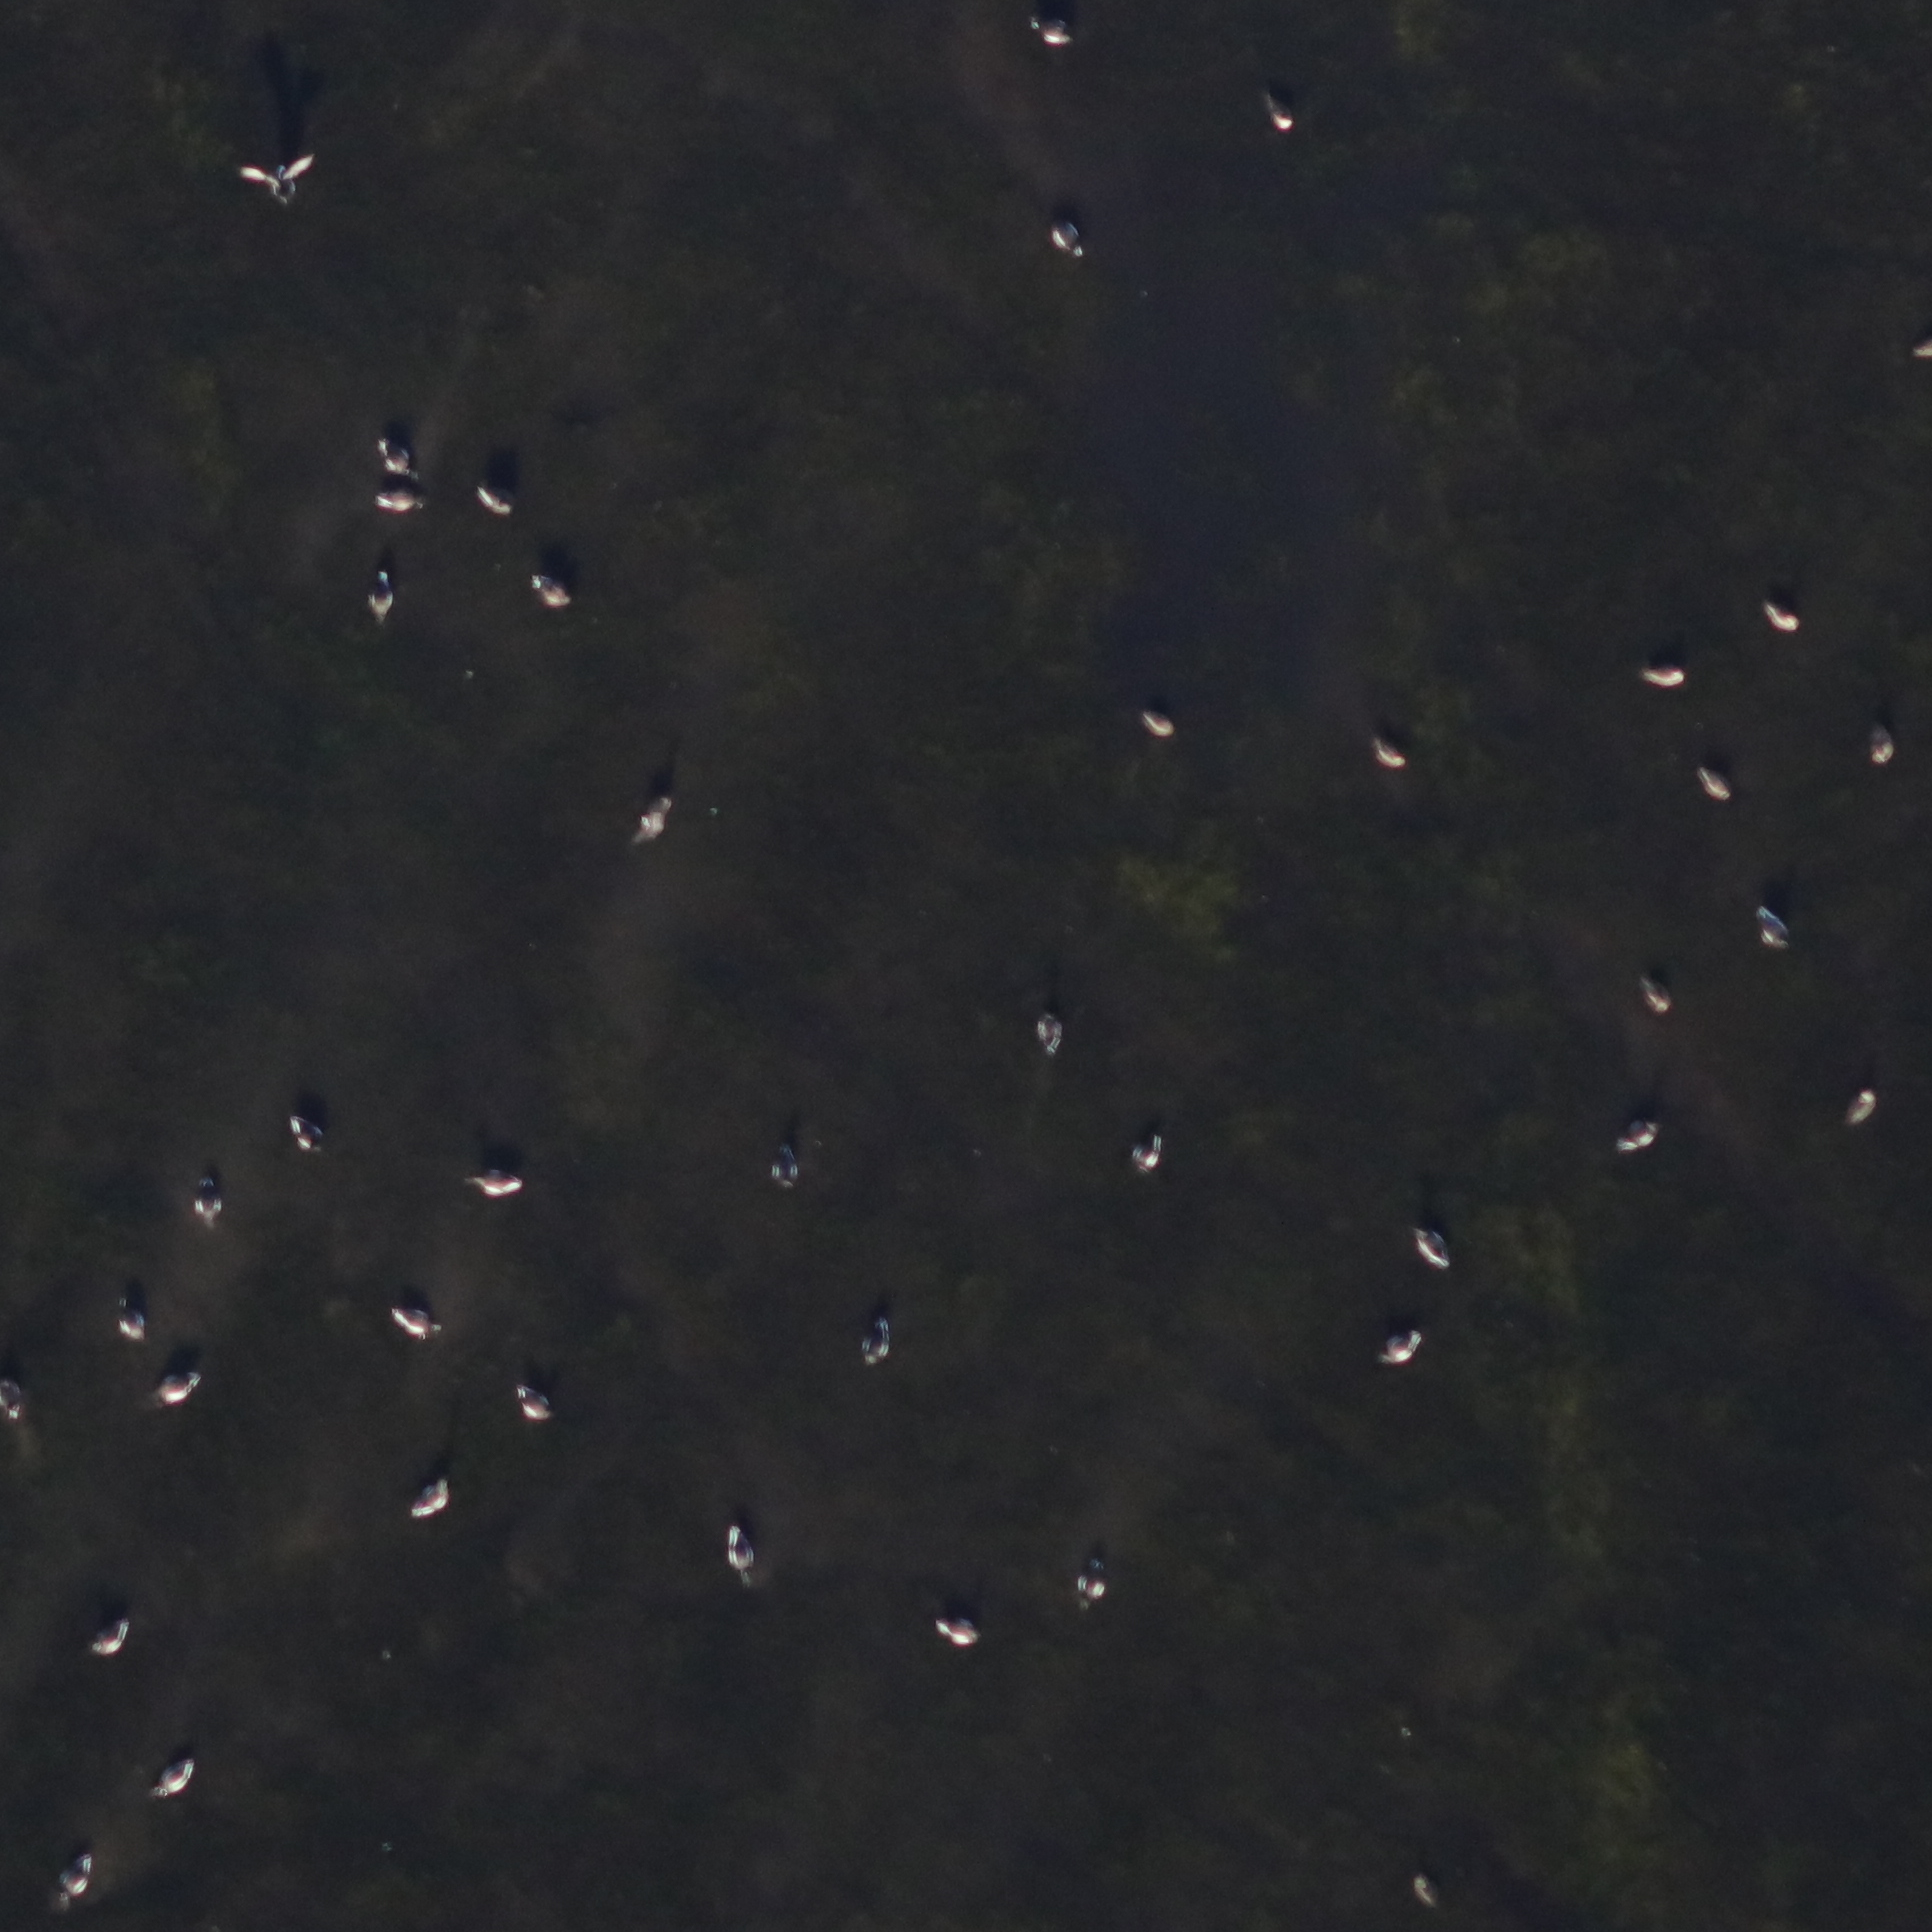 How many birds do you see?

42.